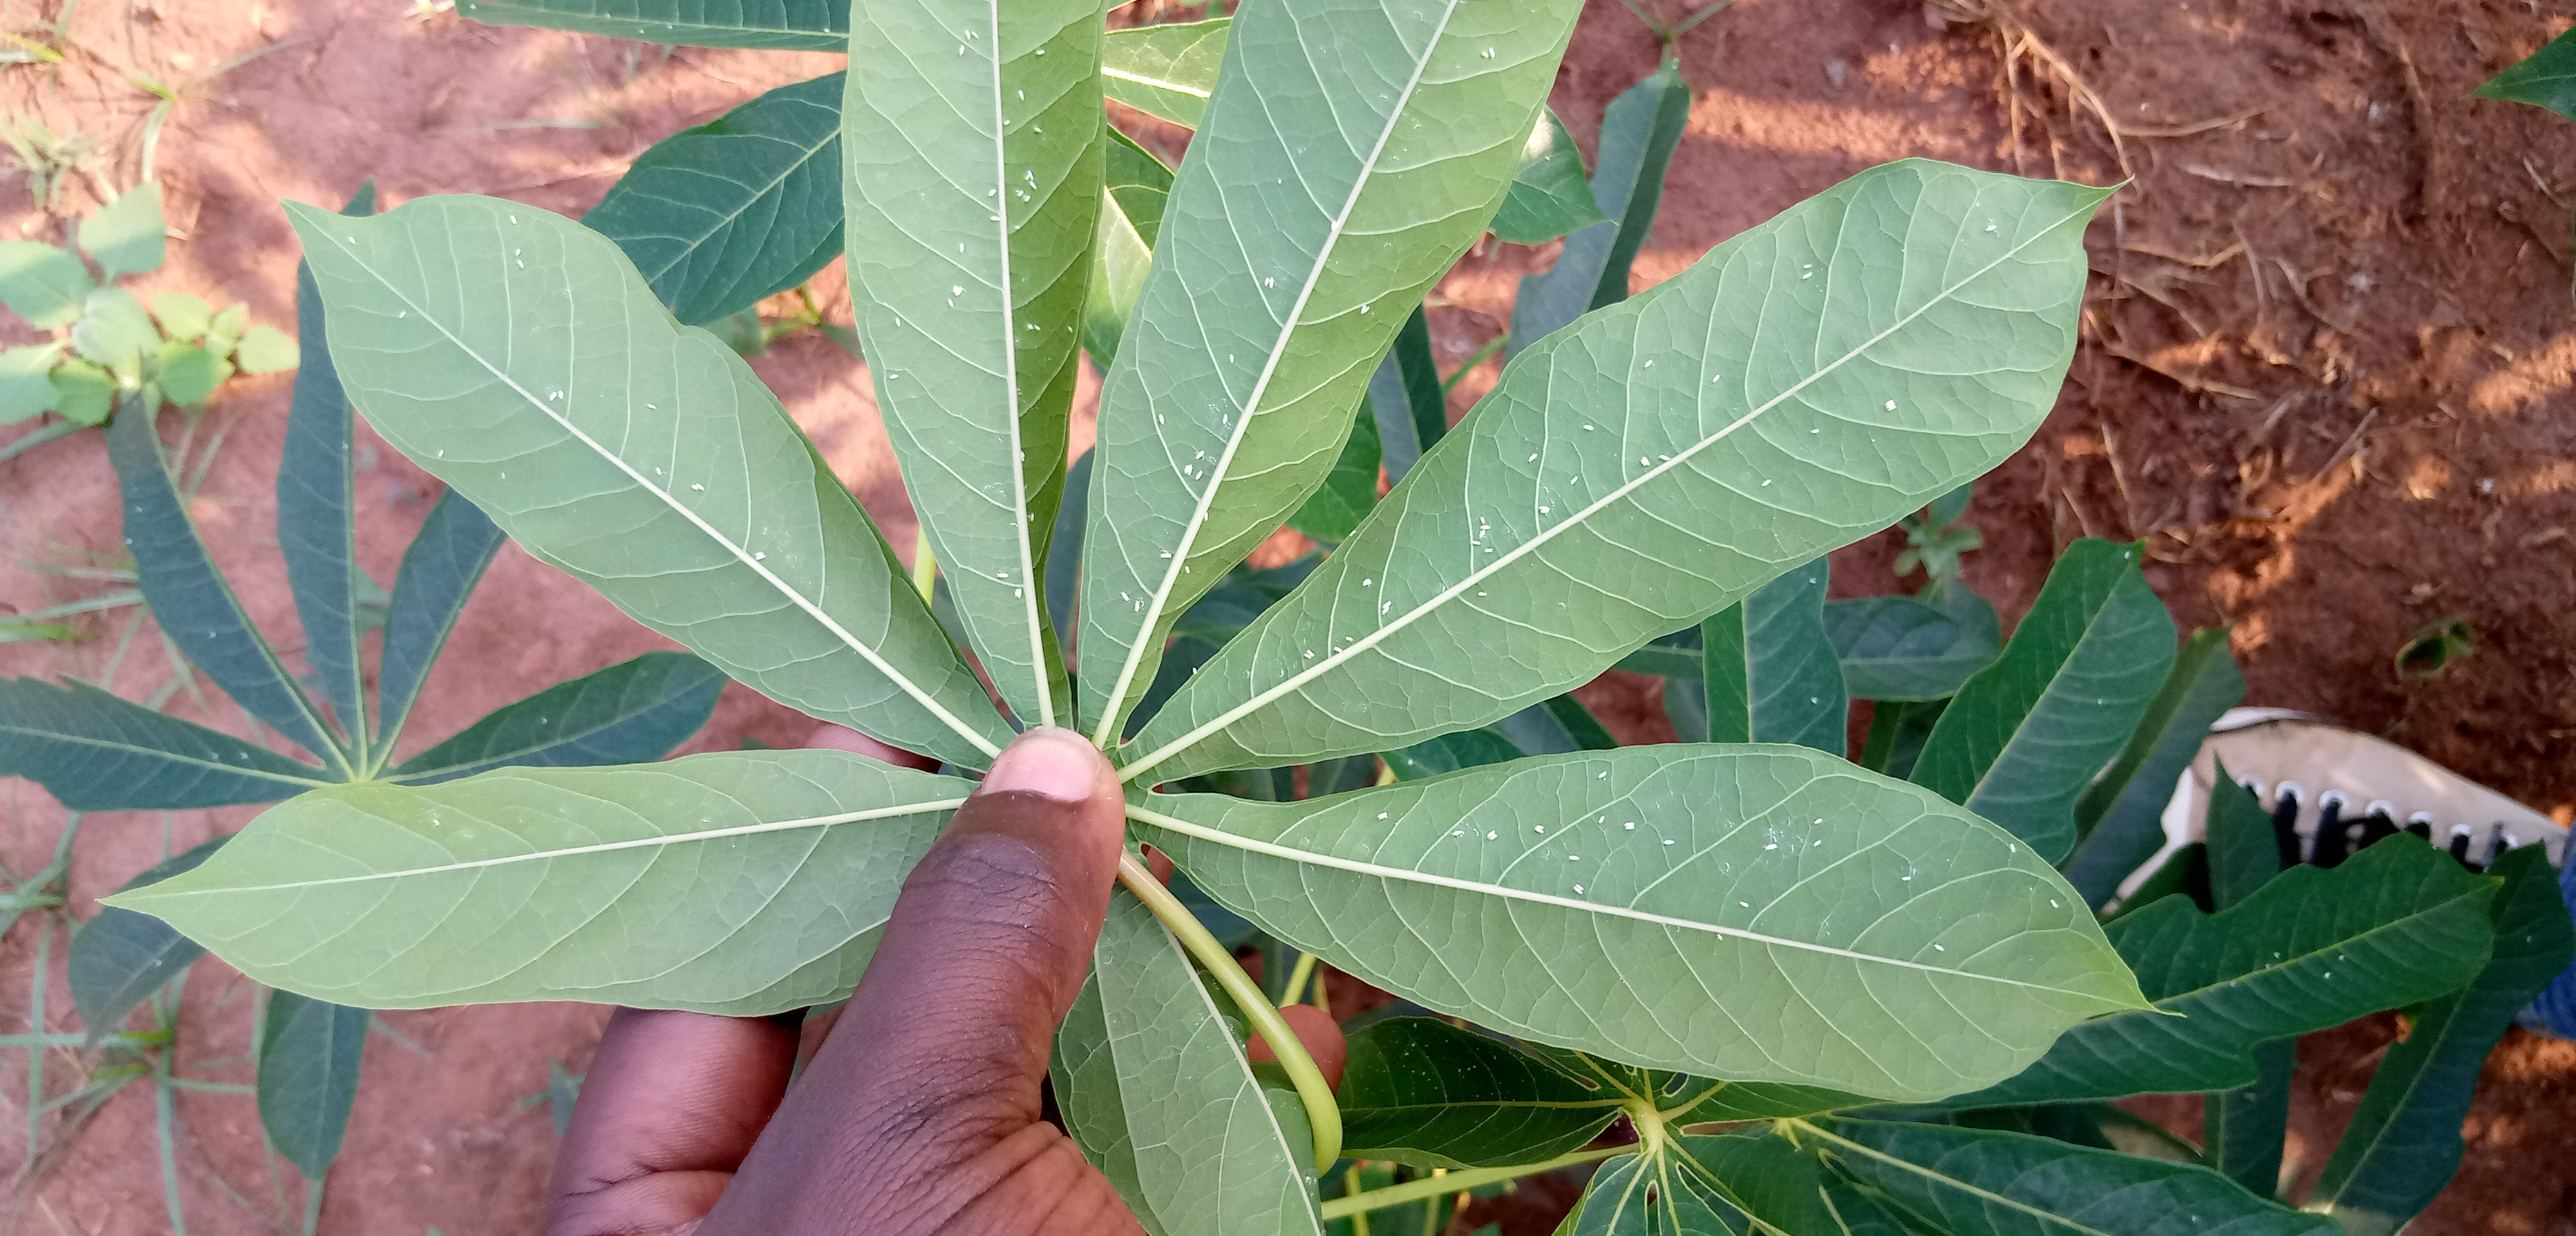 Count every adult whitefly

109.